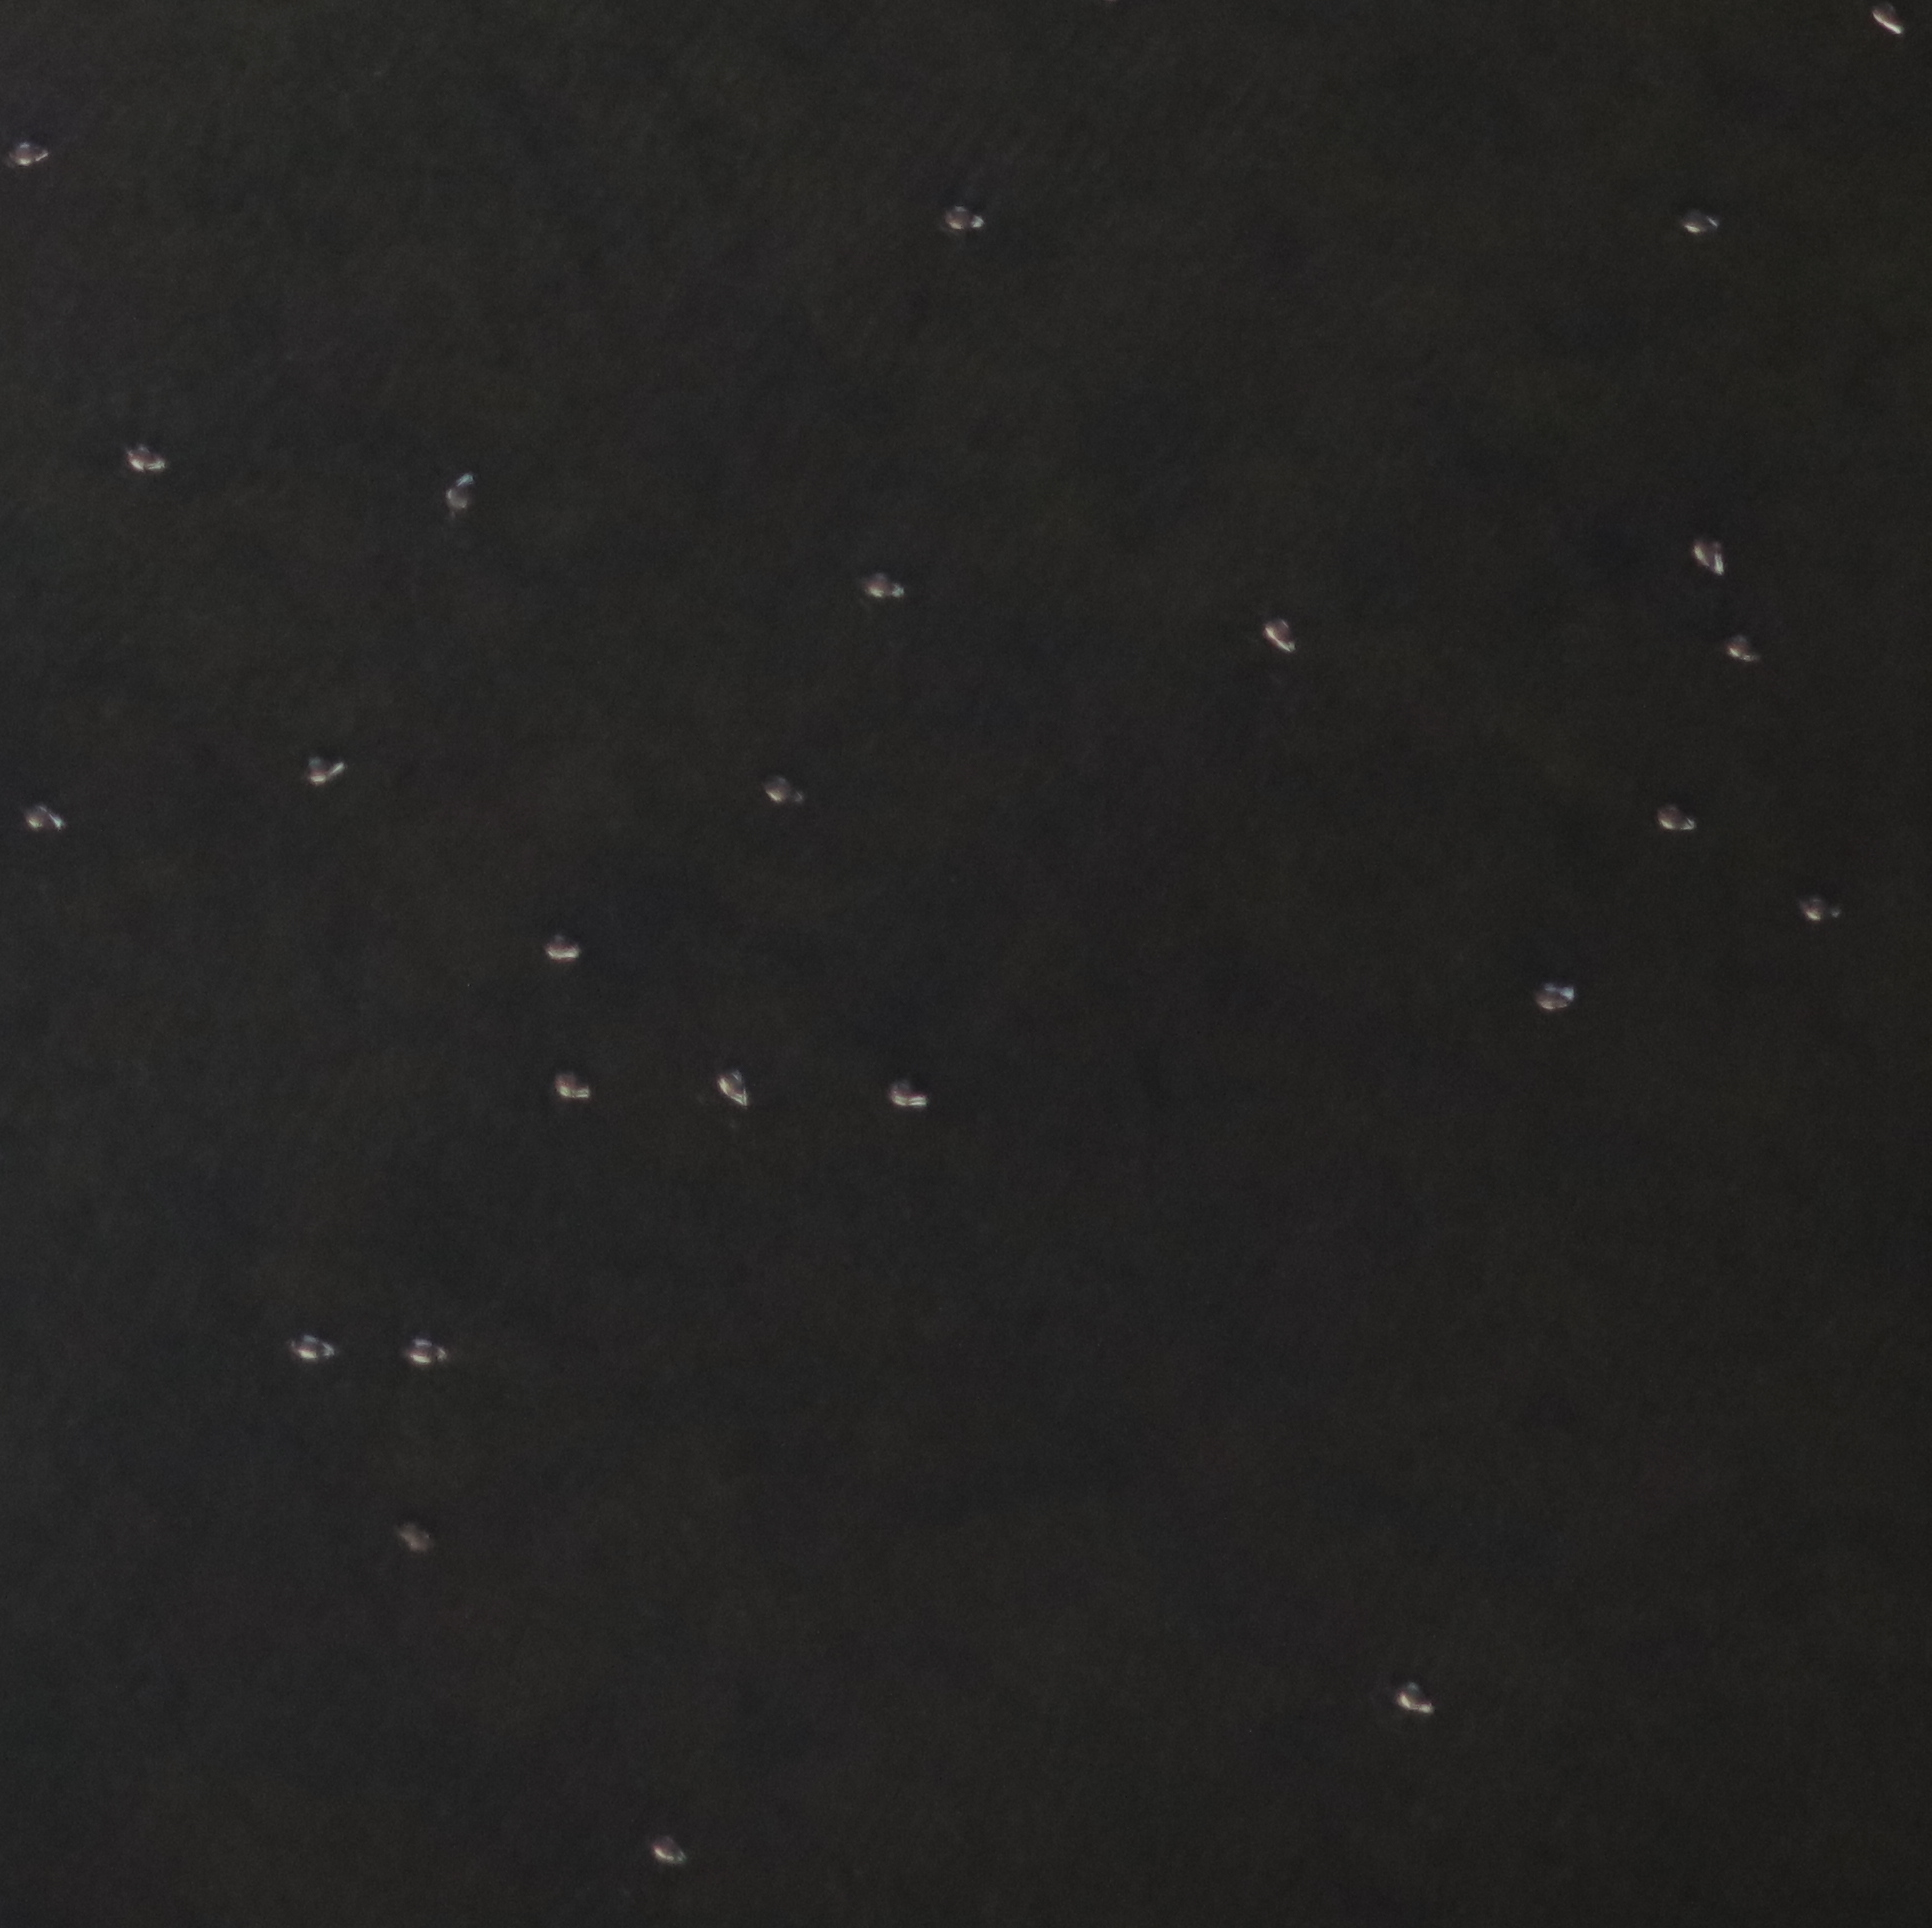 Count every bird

25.